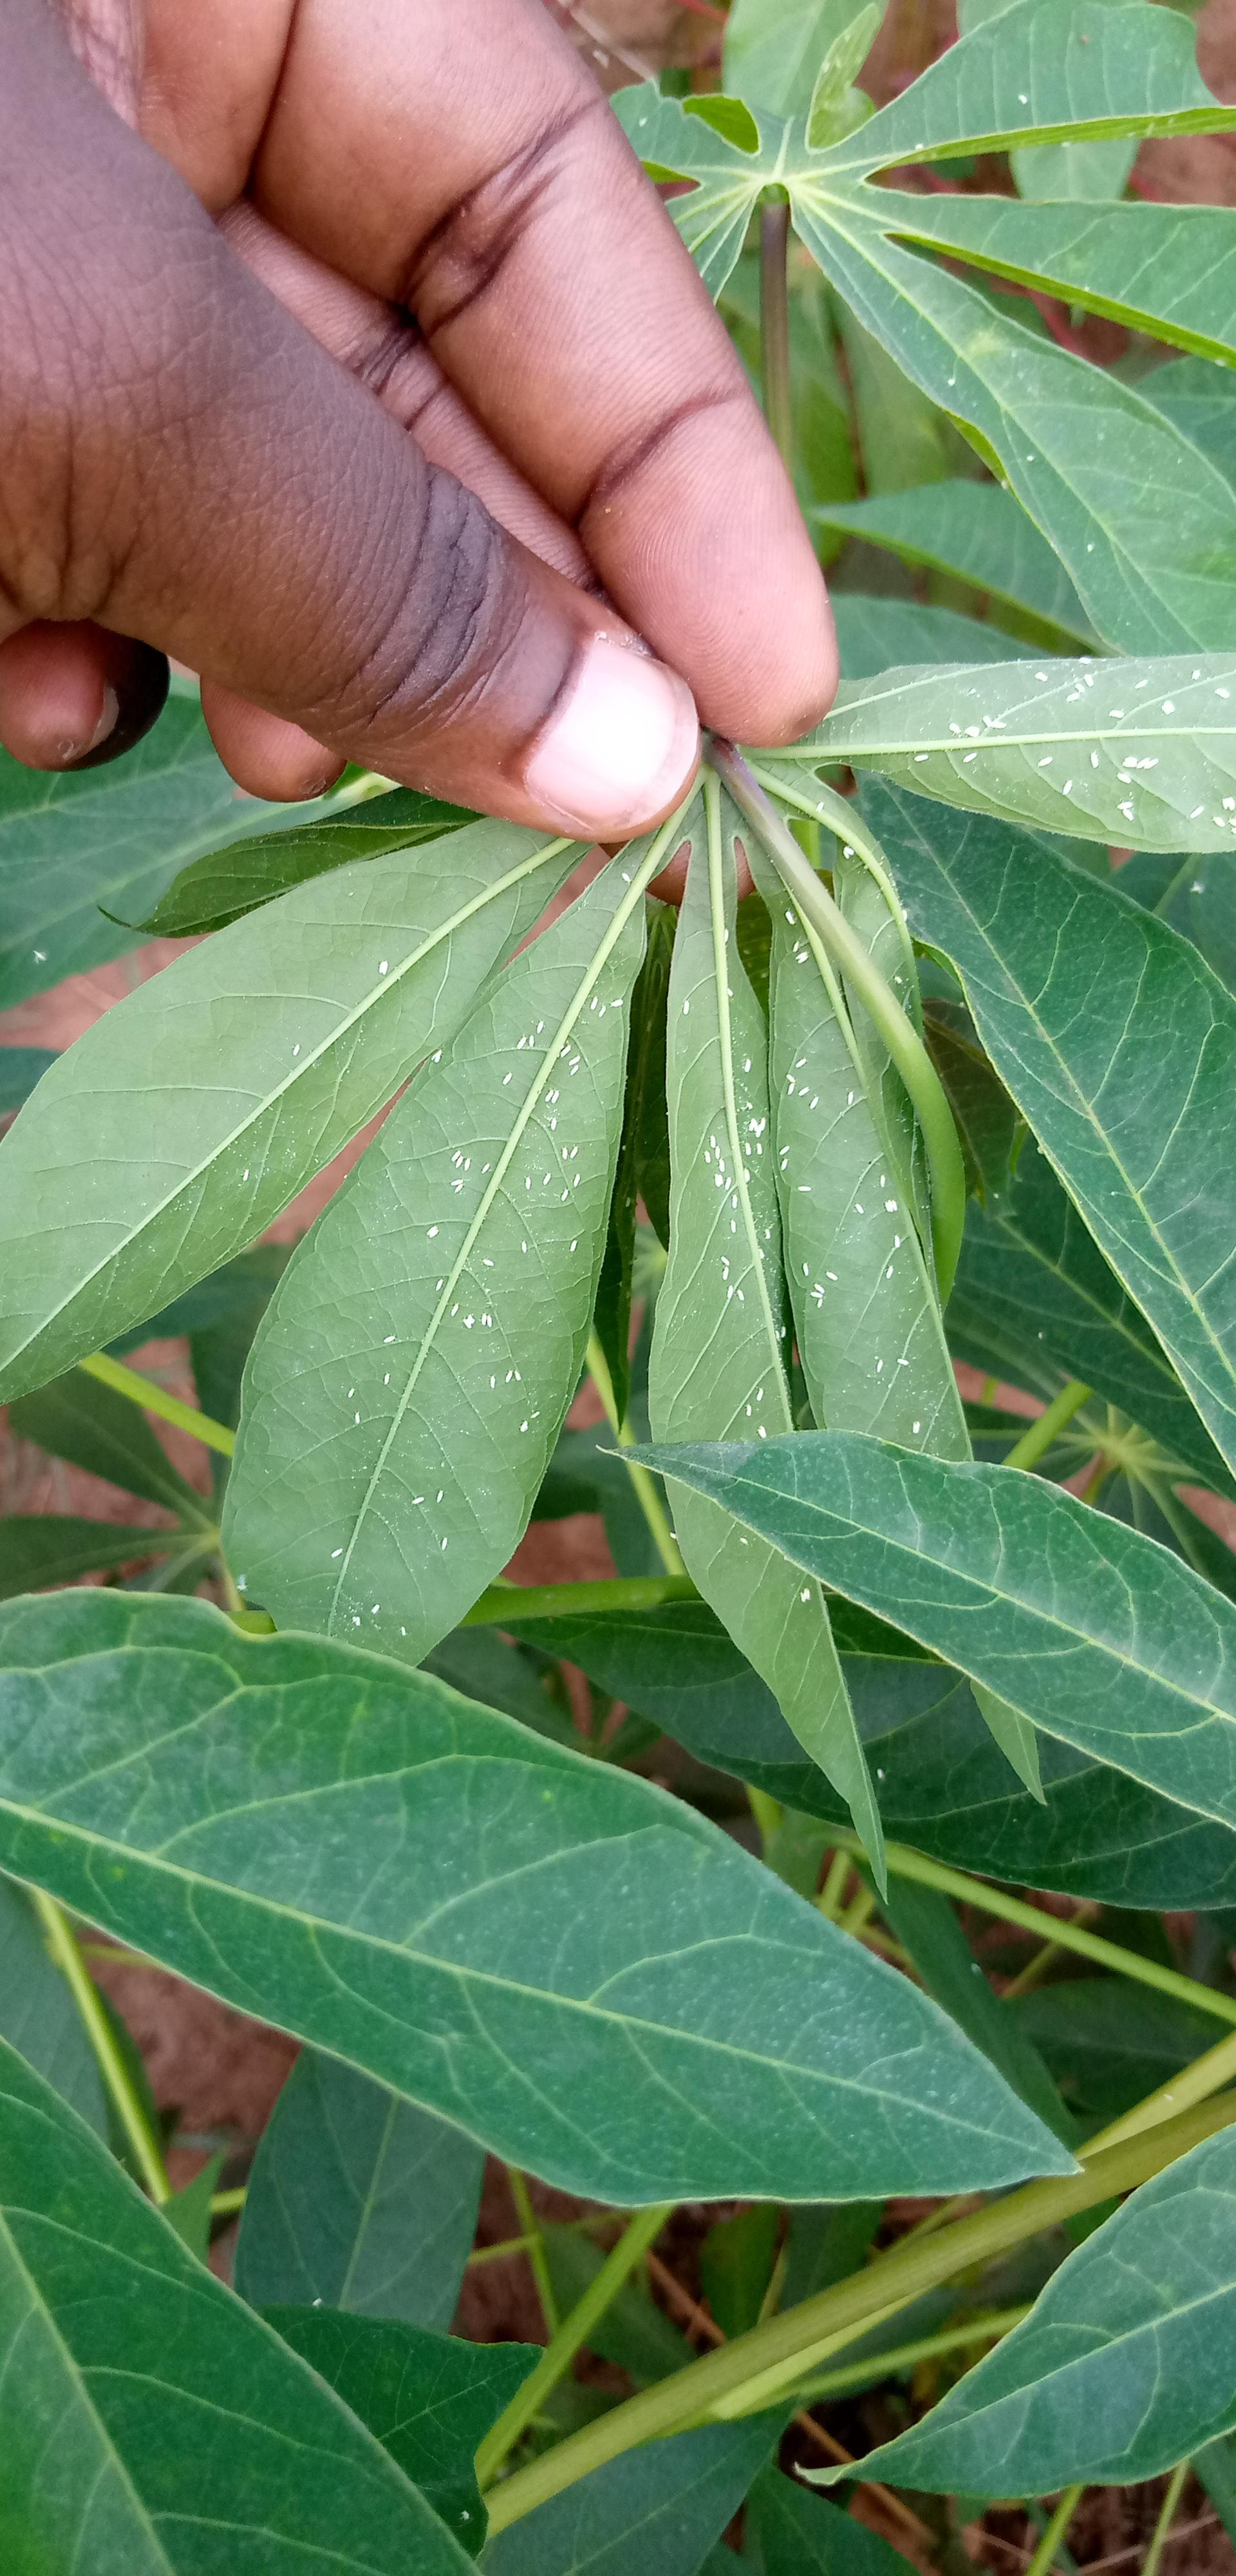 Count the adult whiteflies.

160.